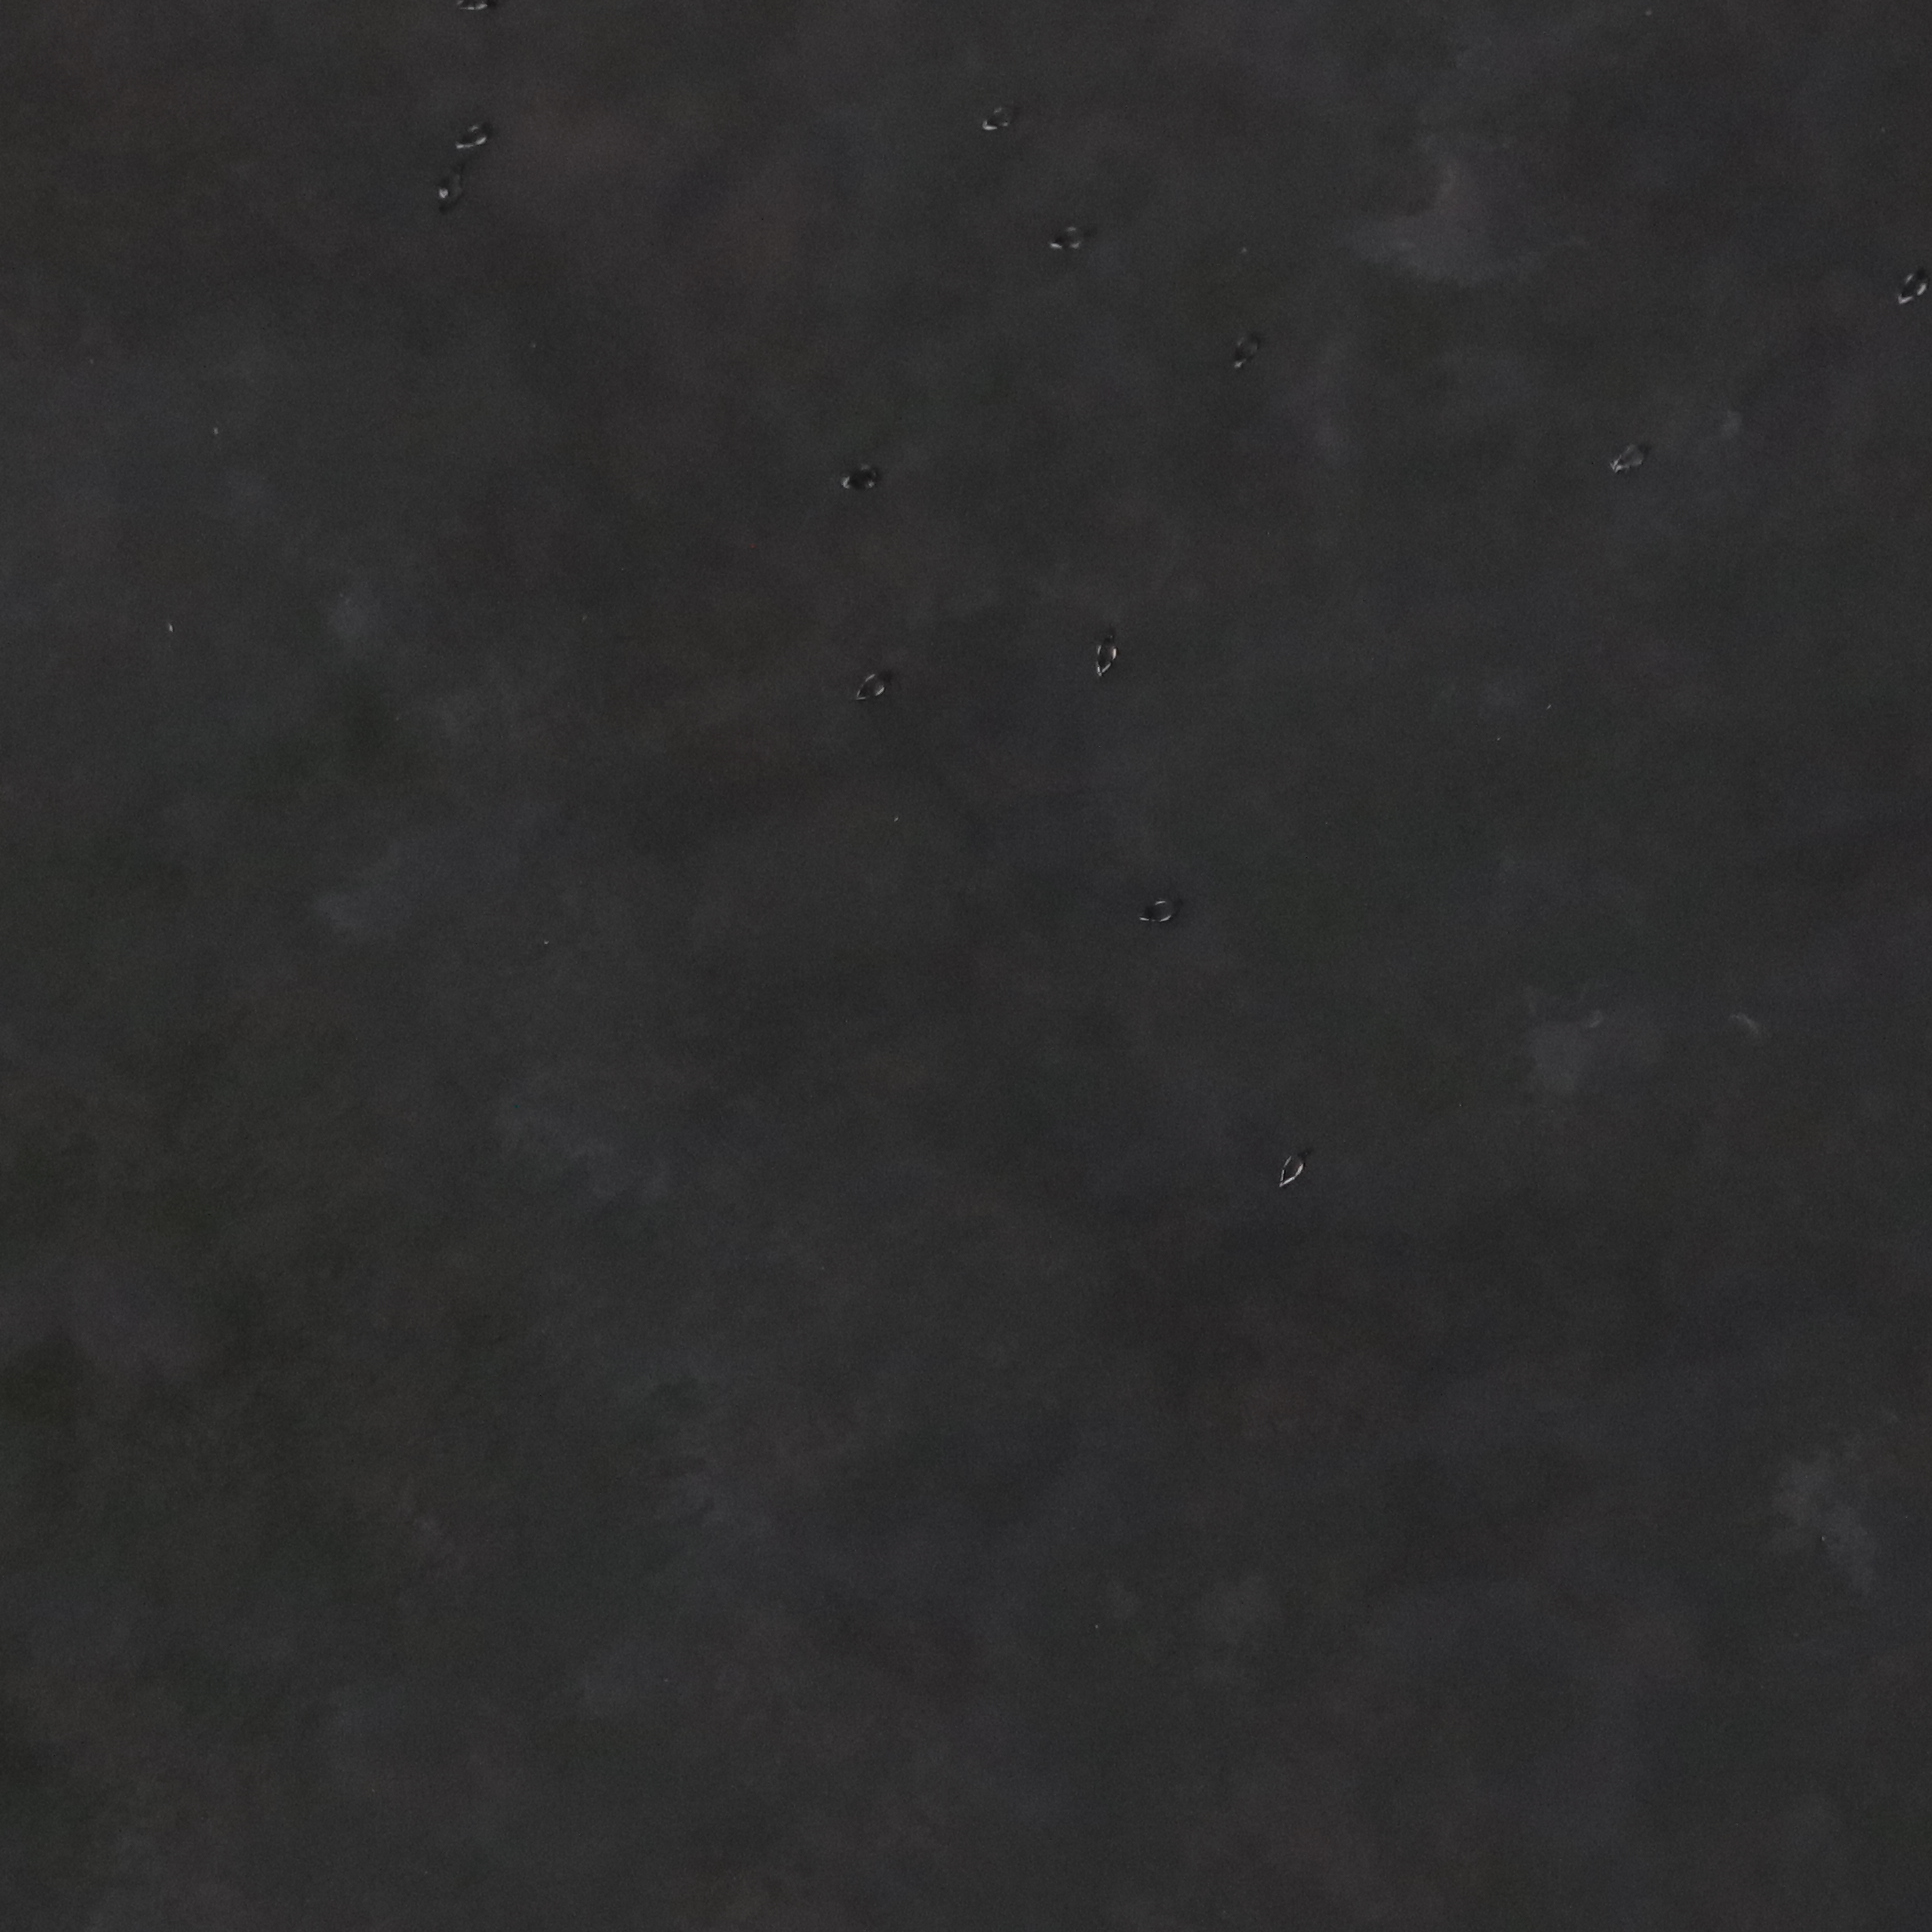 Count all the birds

12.